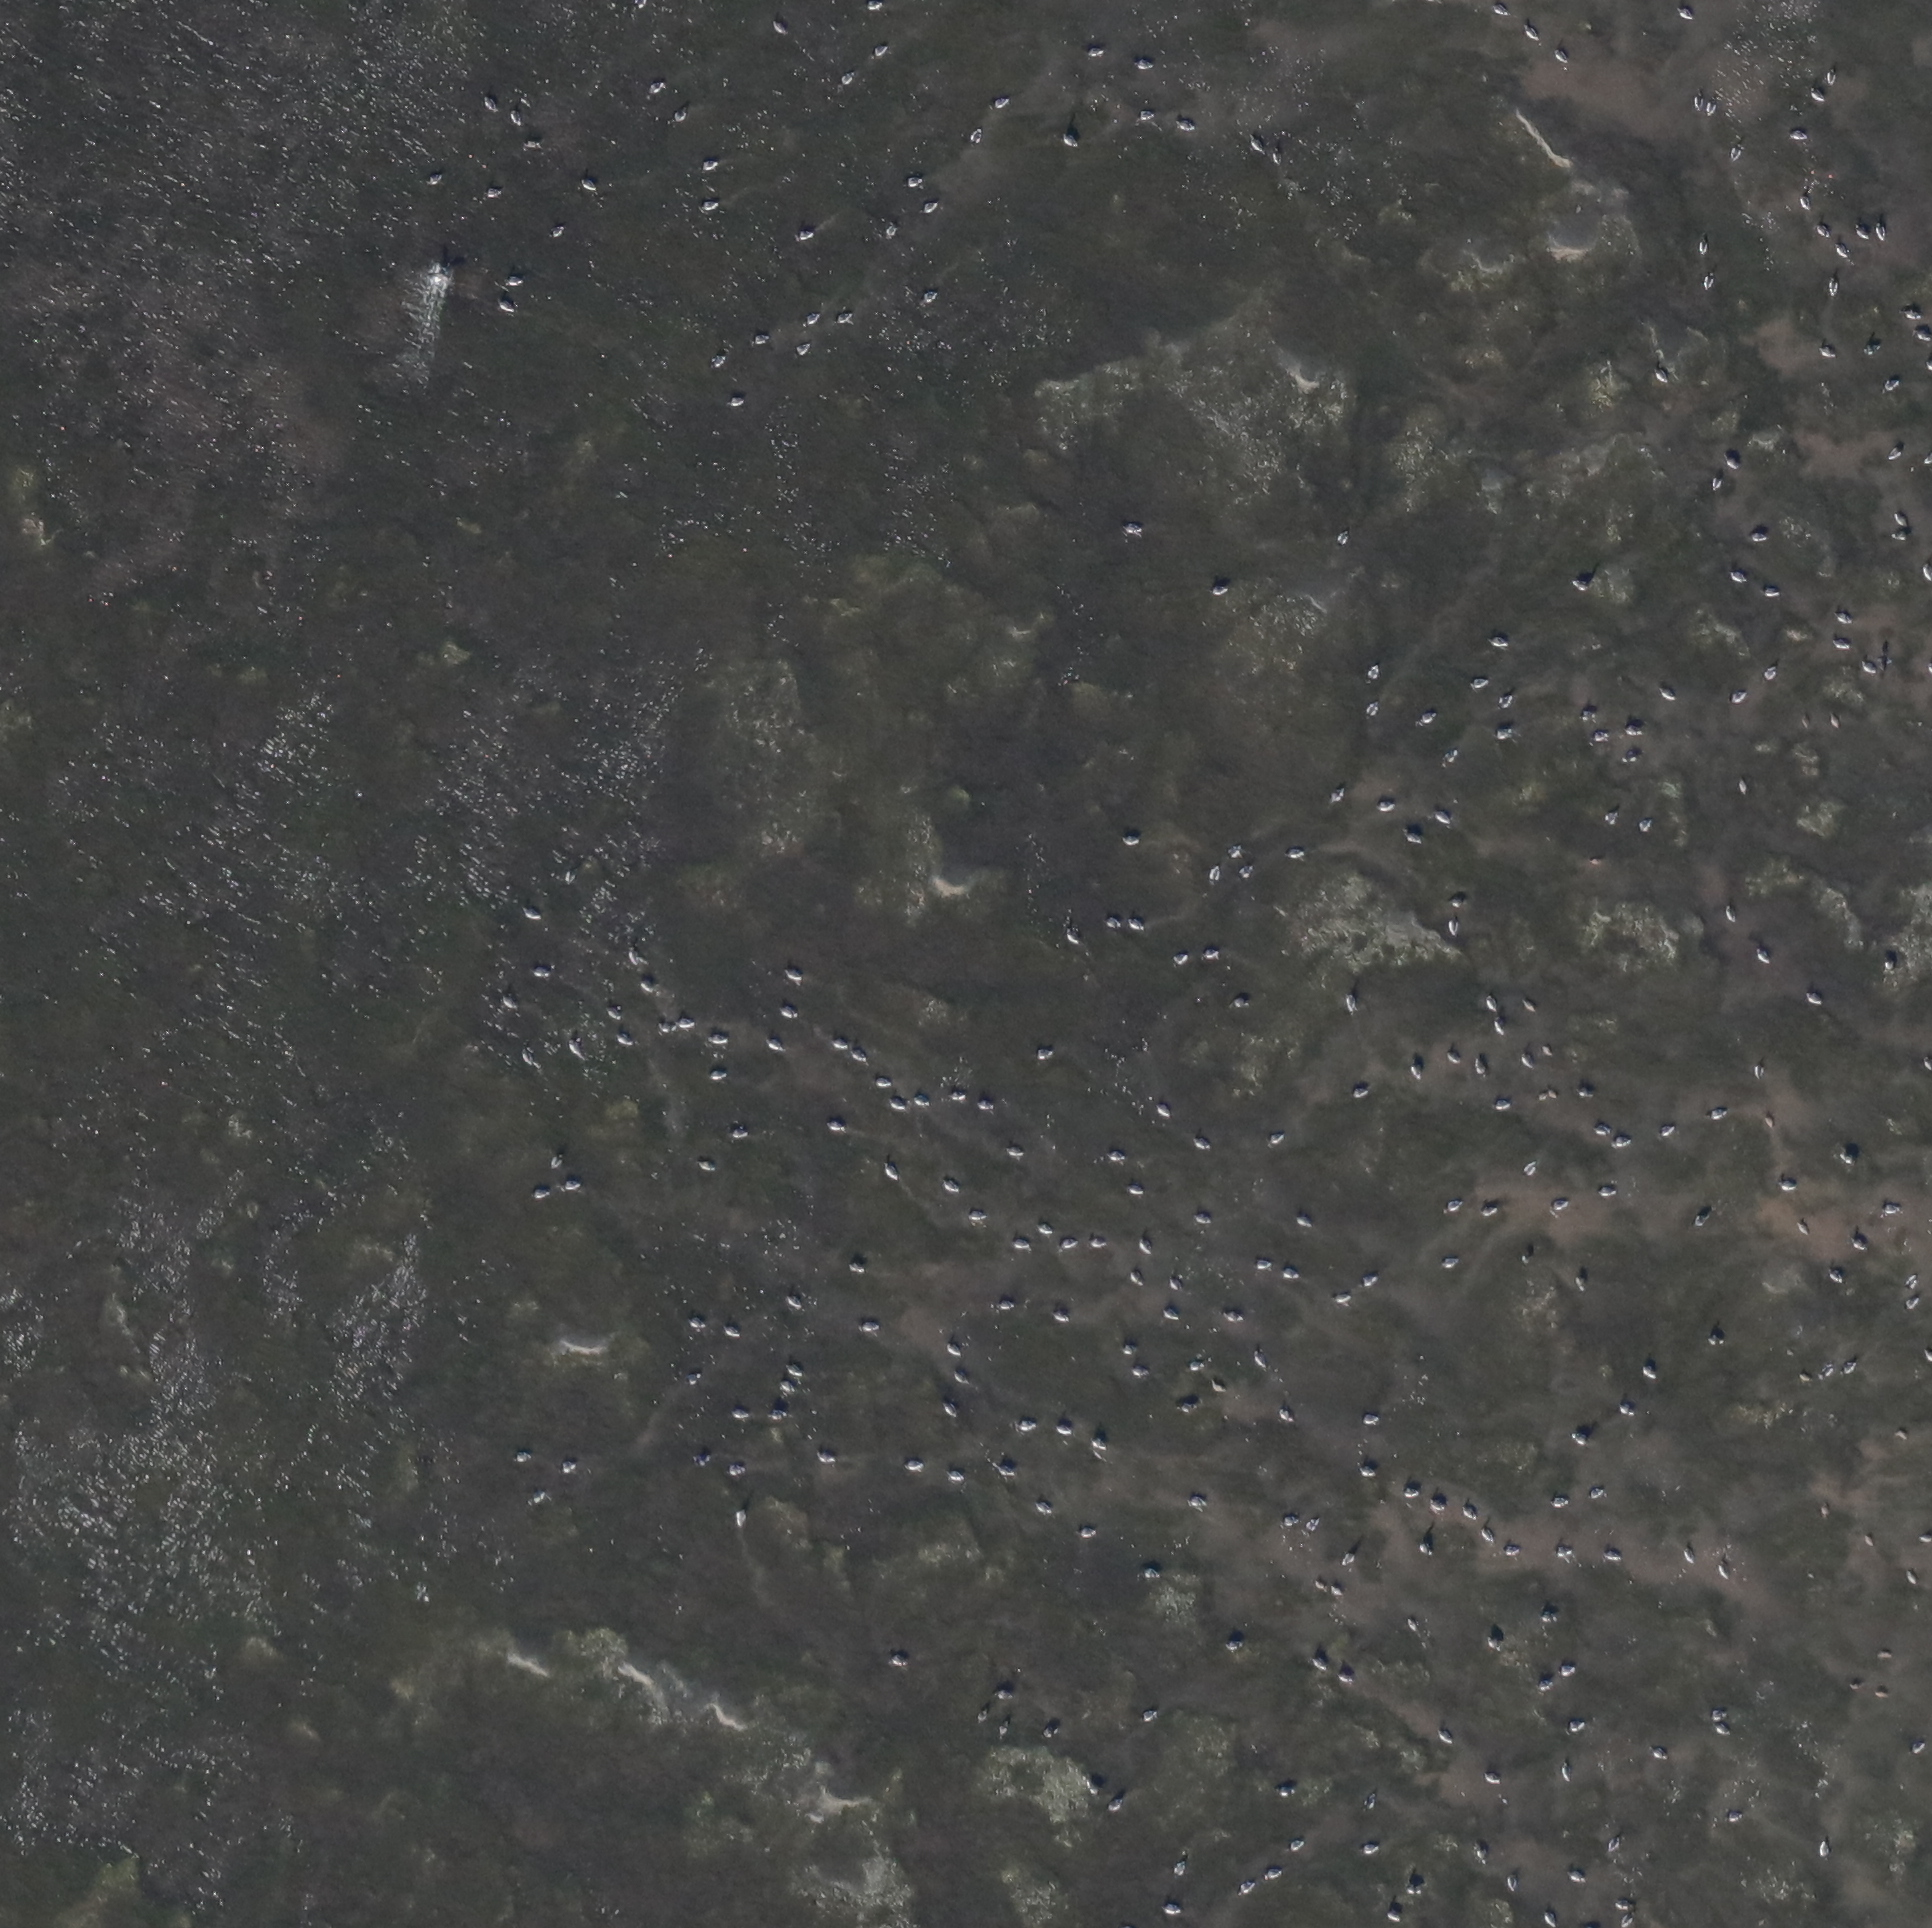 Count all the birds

330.